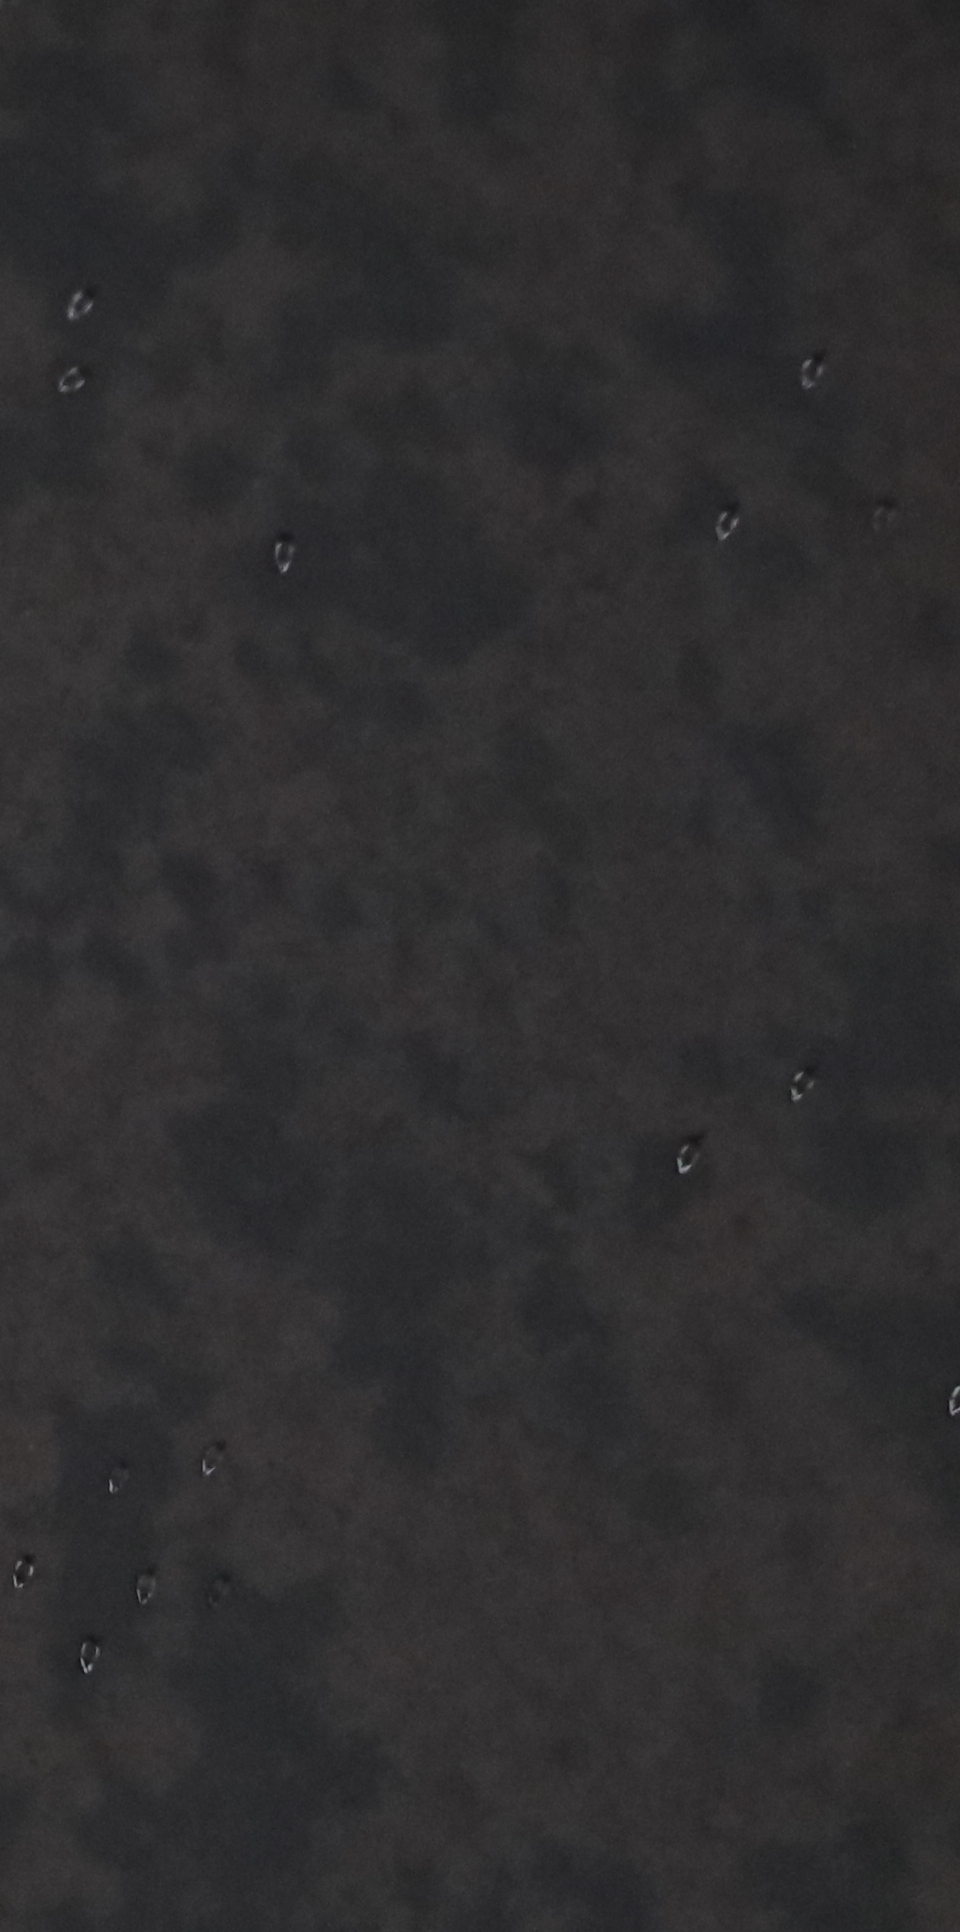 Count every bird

14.